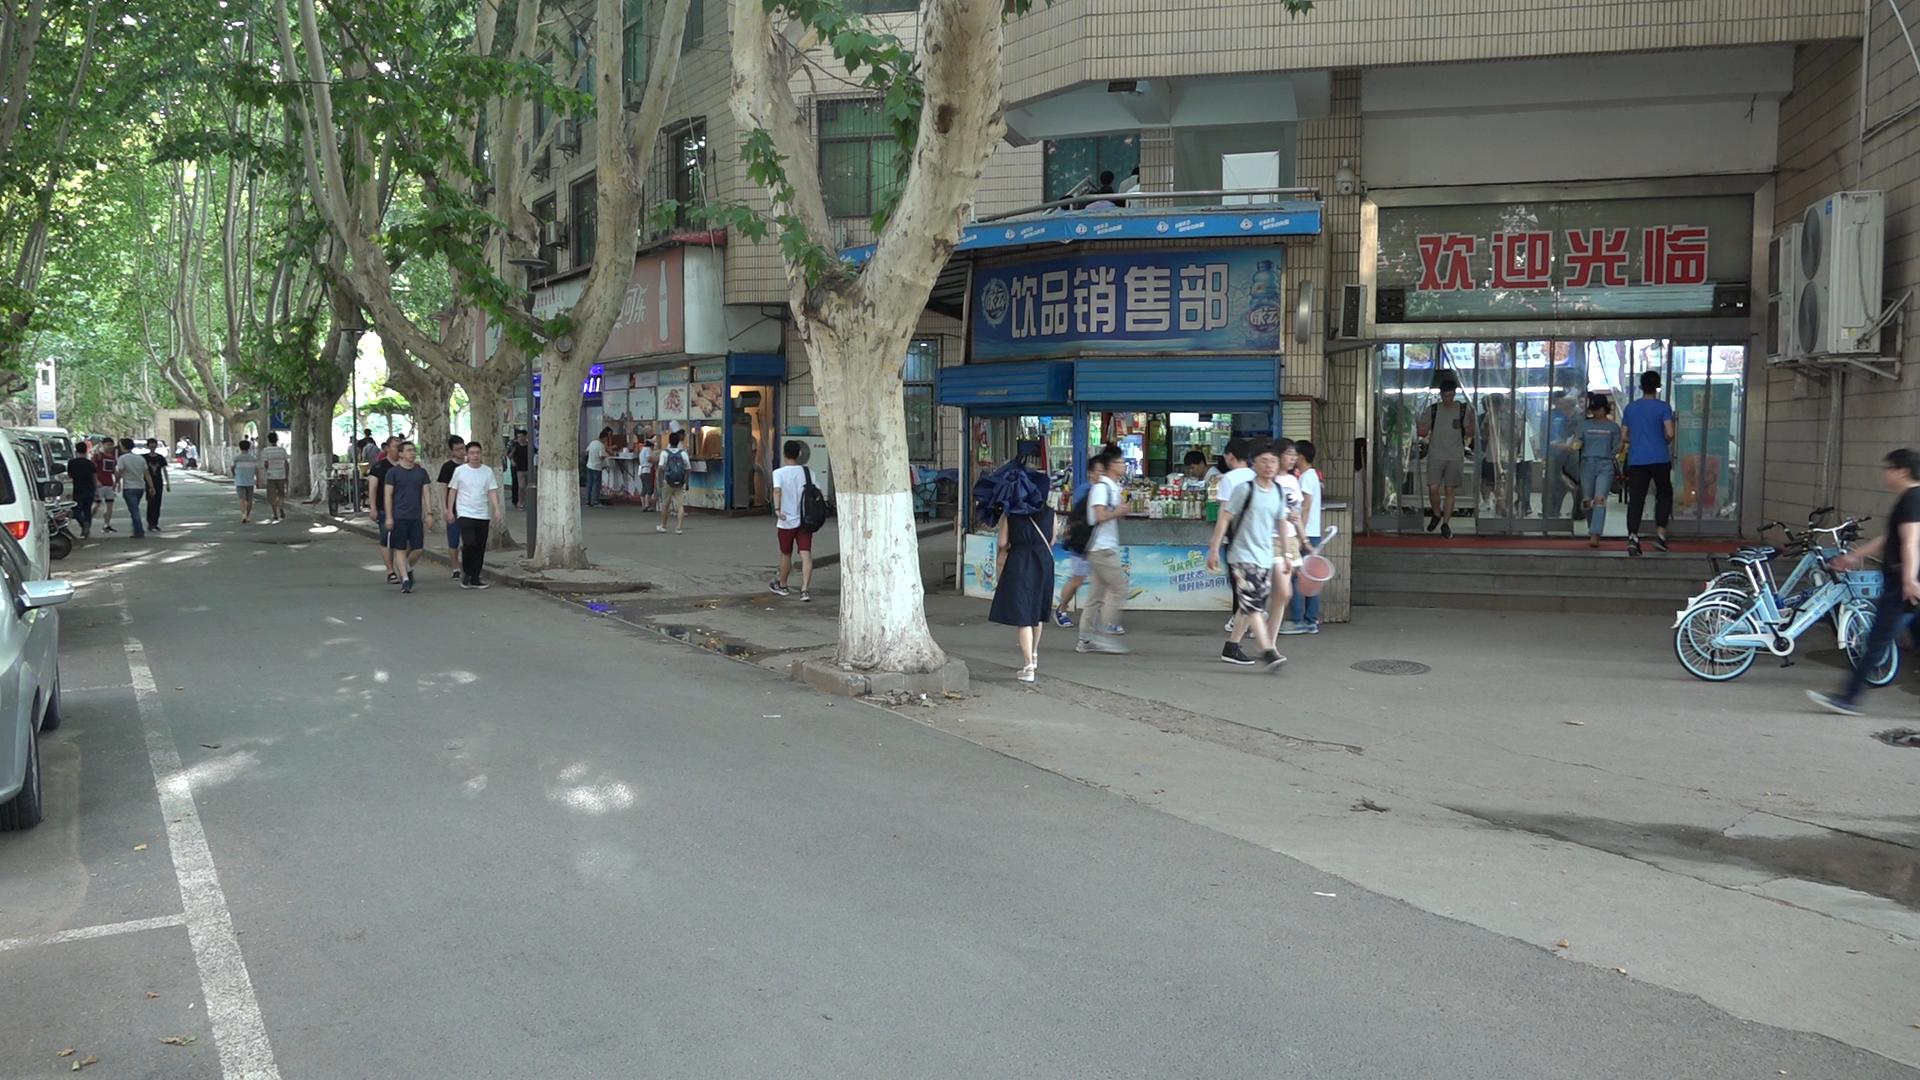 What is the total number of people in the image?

40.